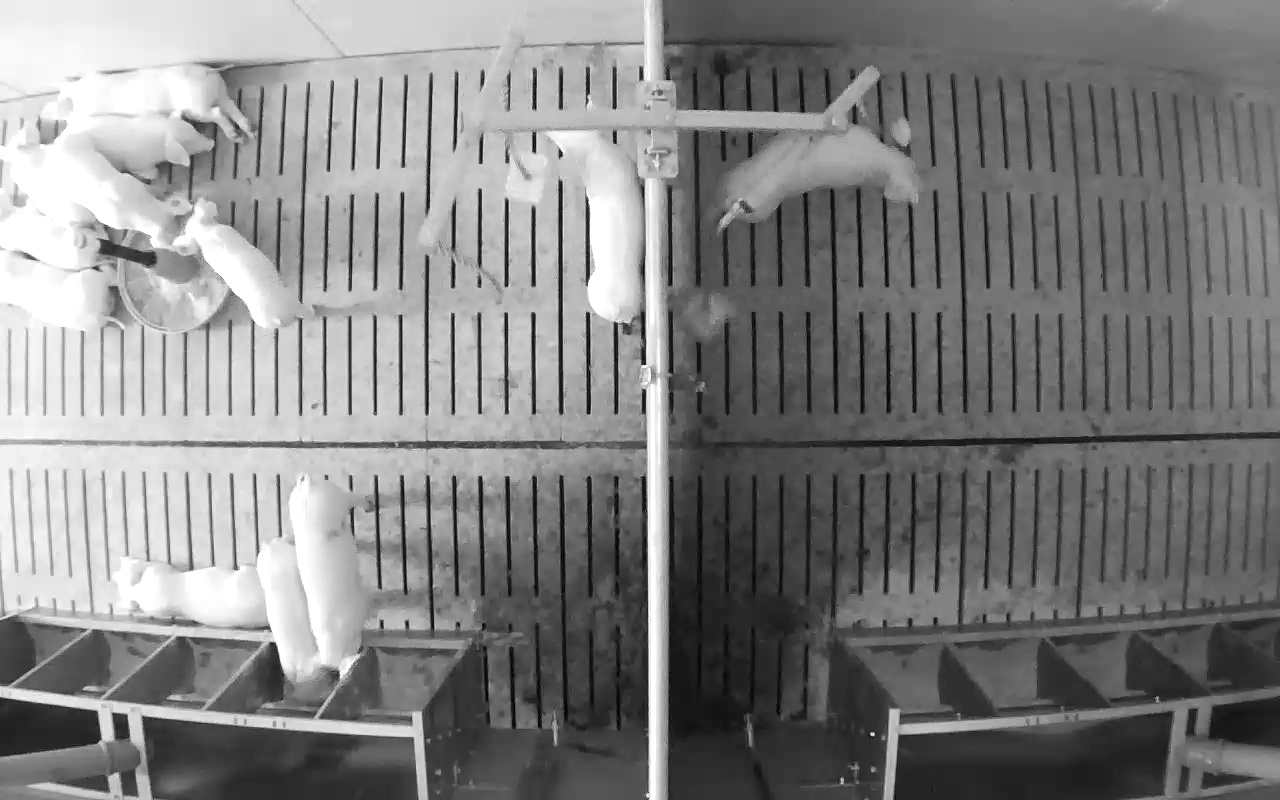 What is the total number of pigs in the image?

12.